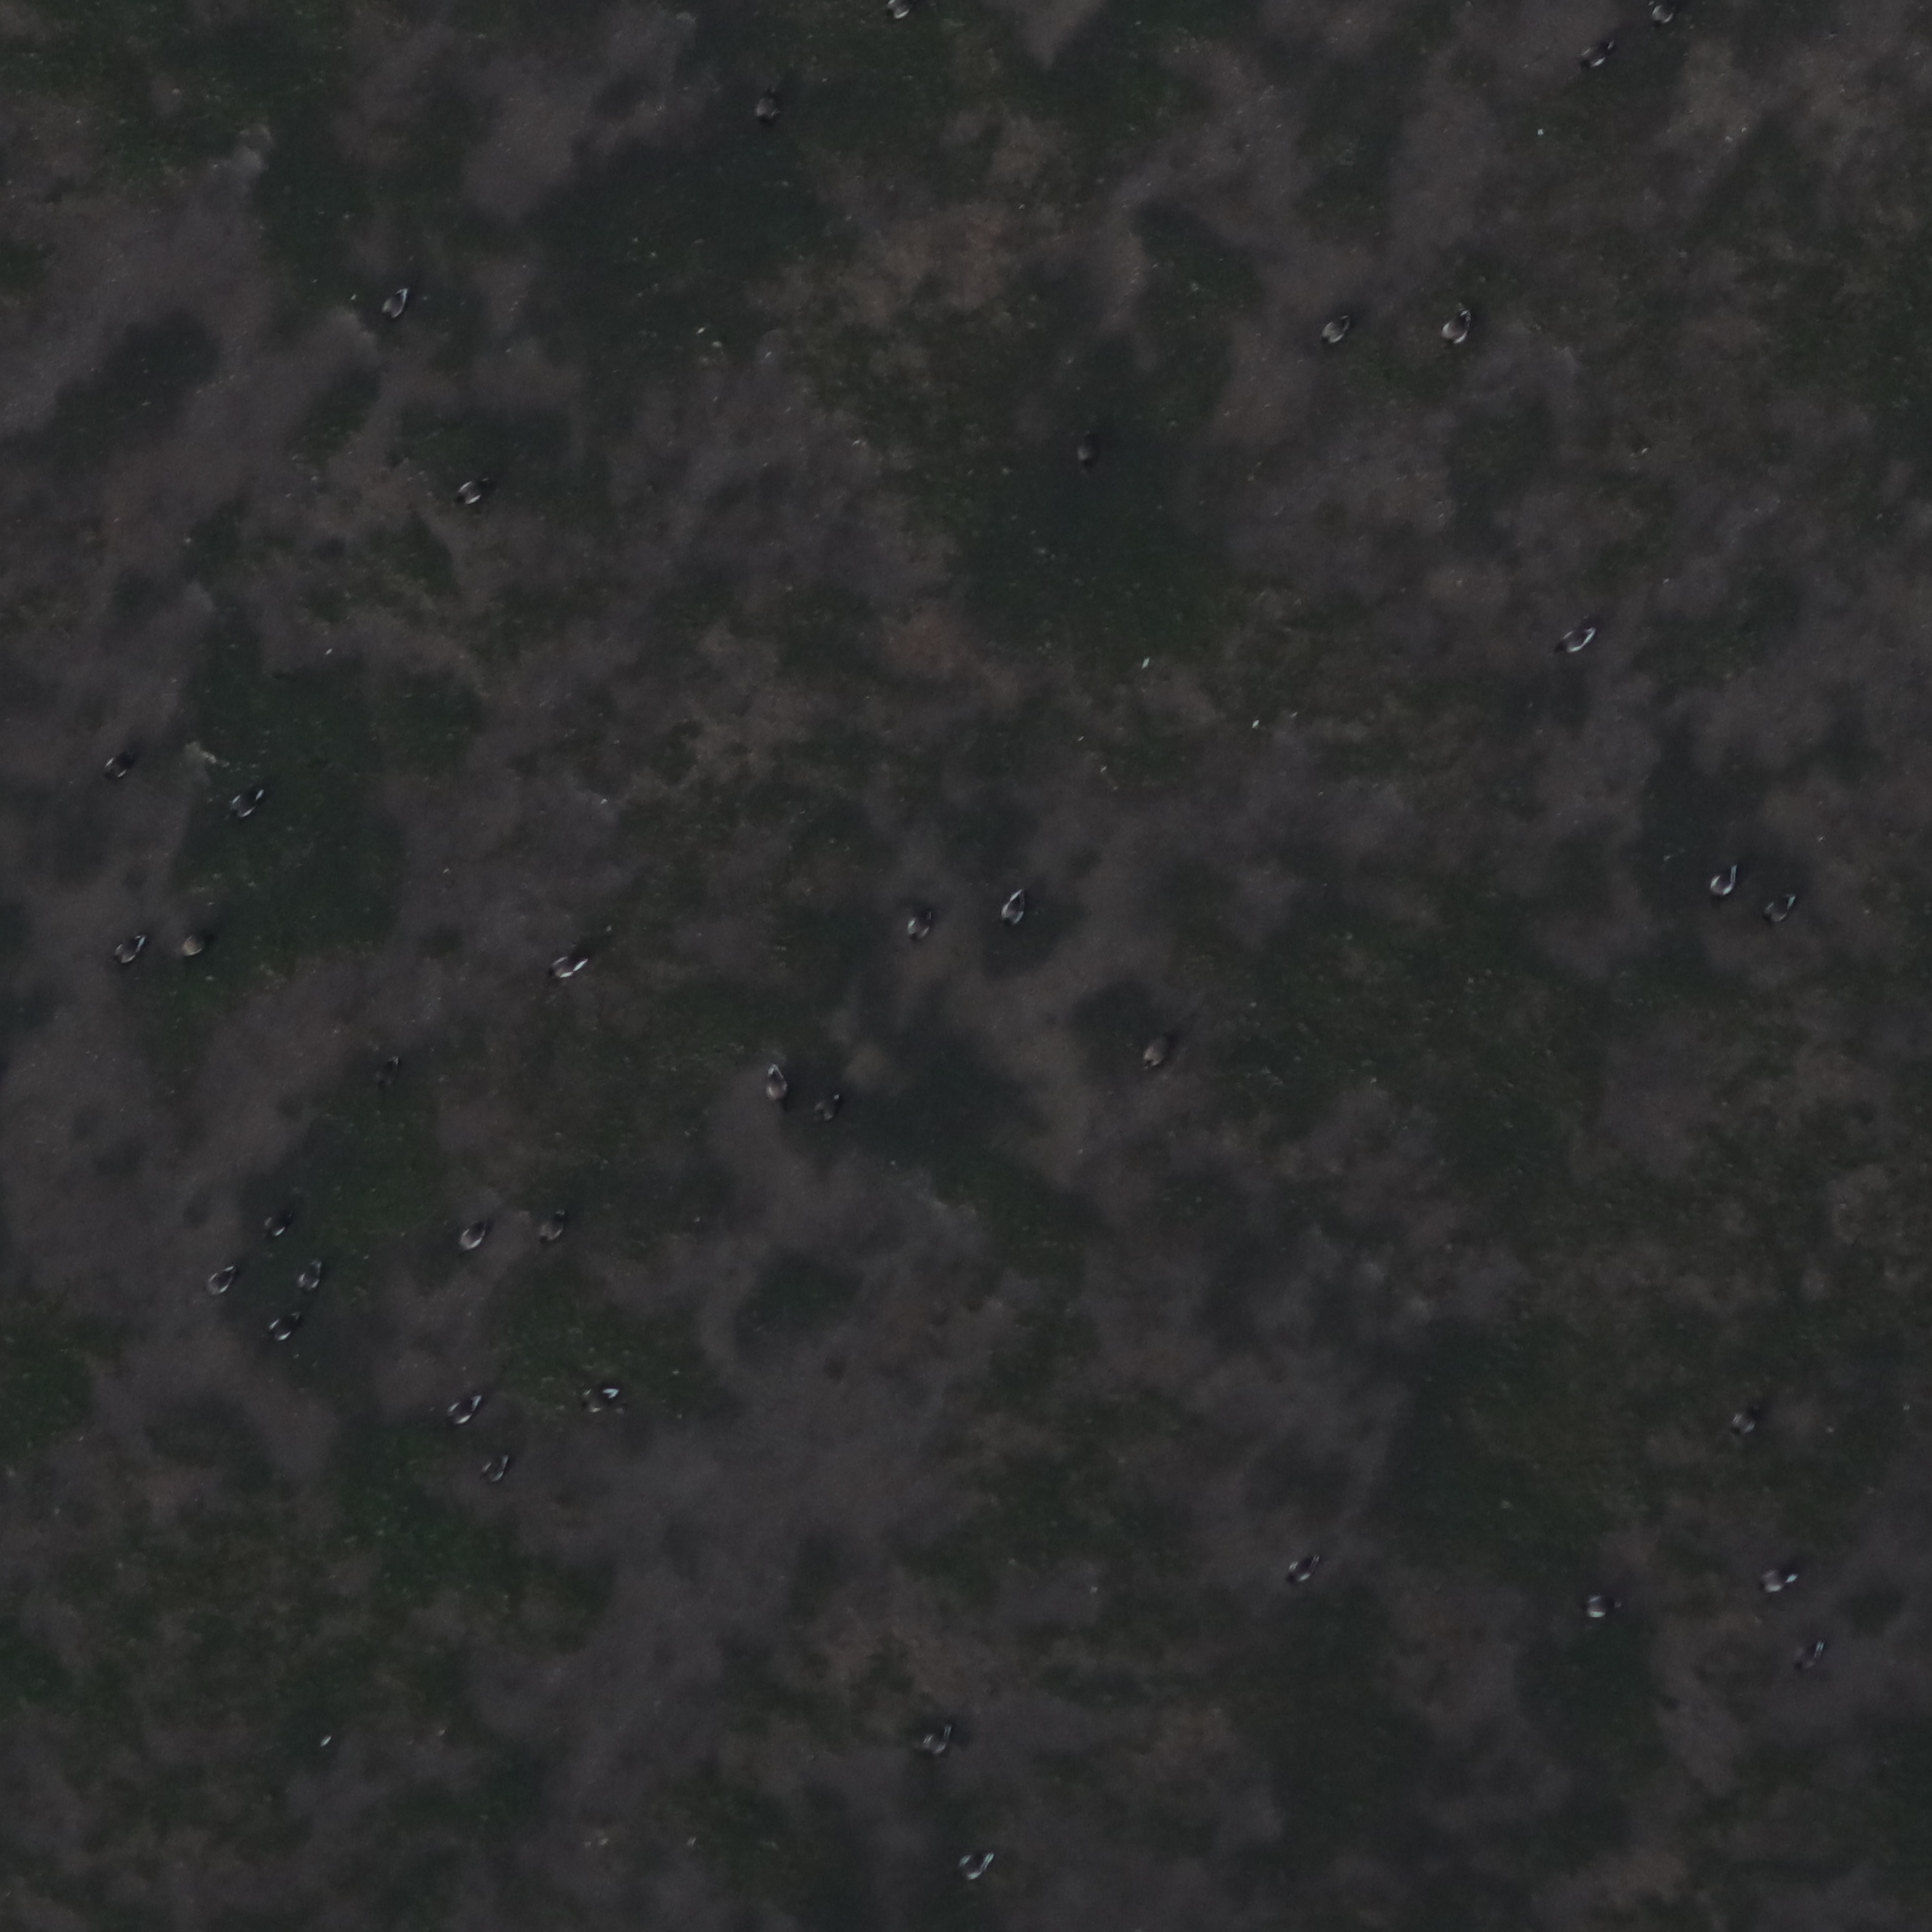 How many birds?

39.